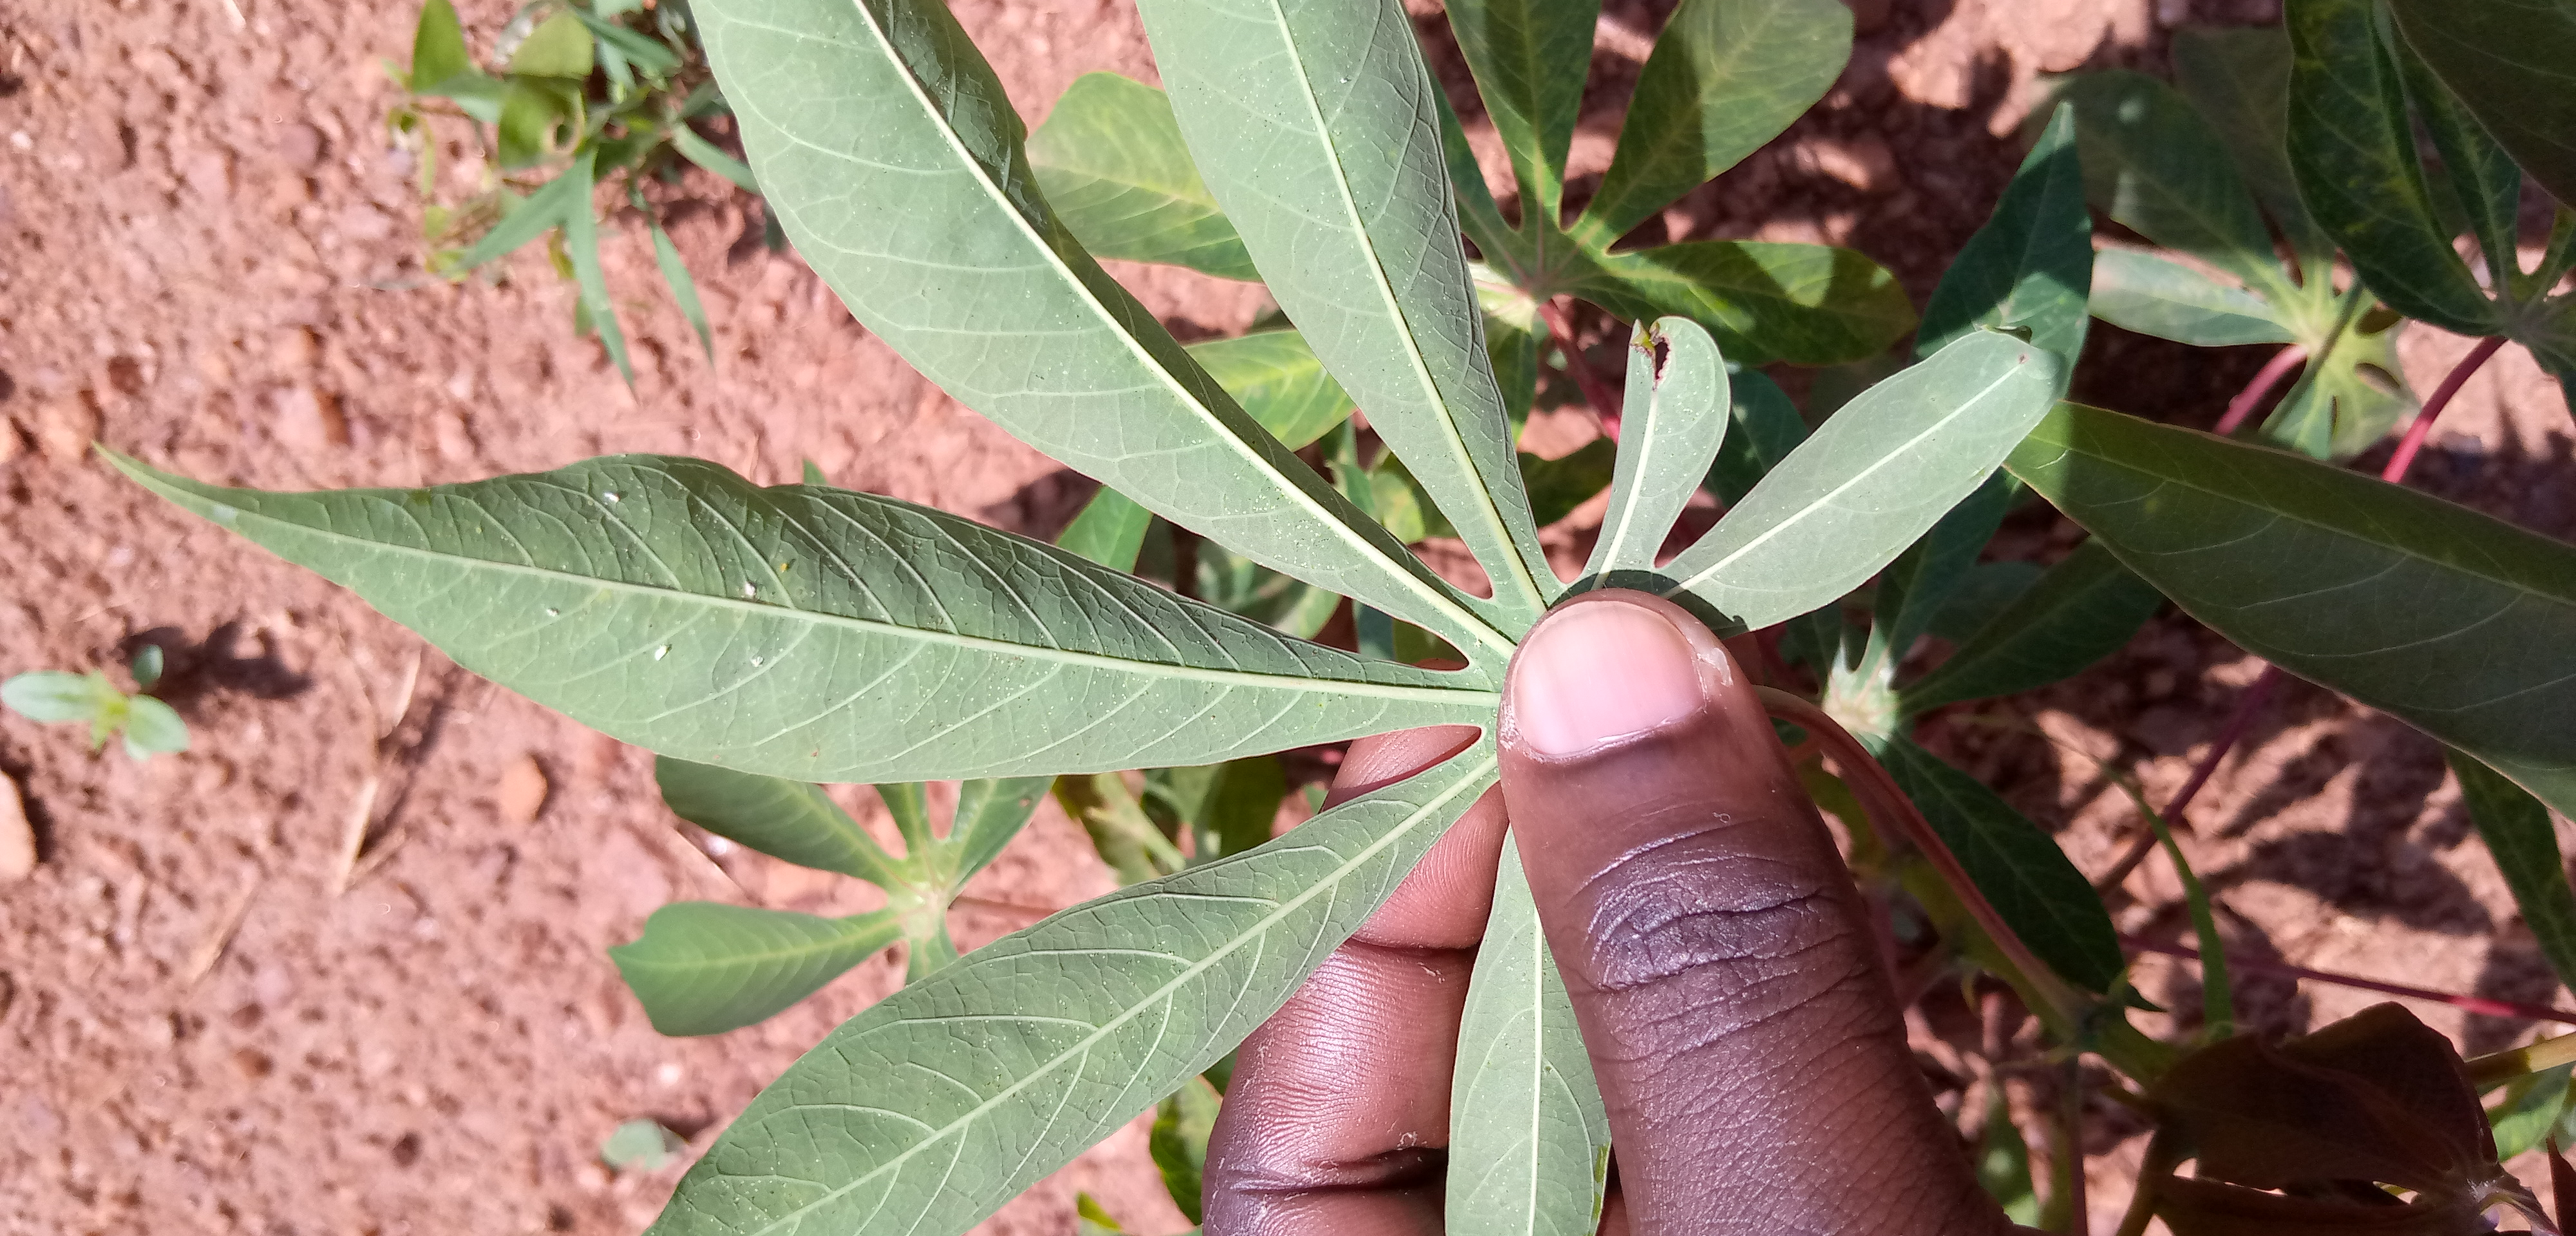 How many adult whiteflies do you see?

5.